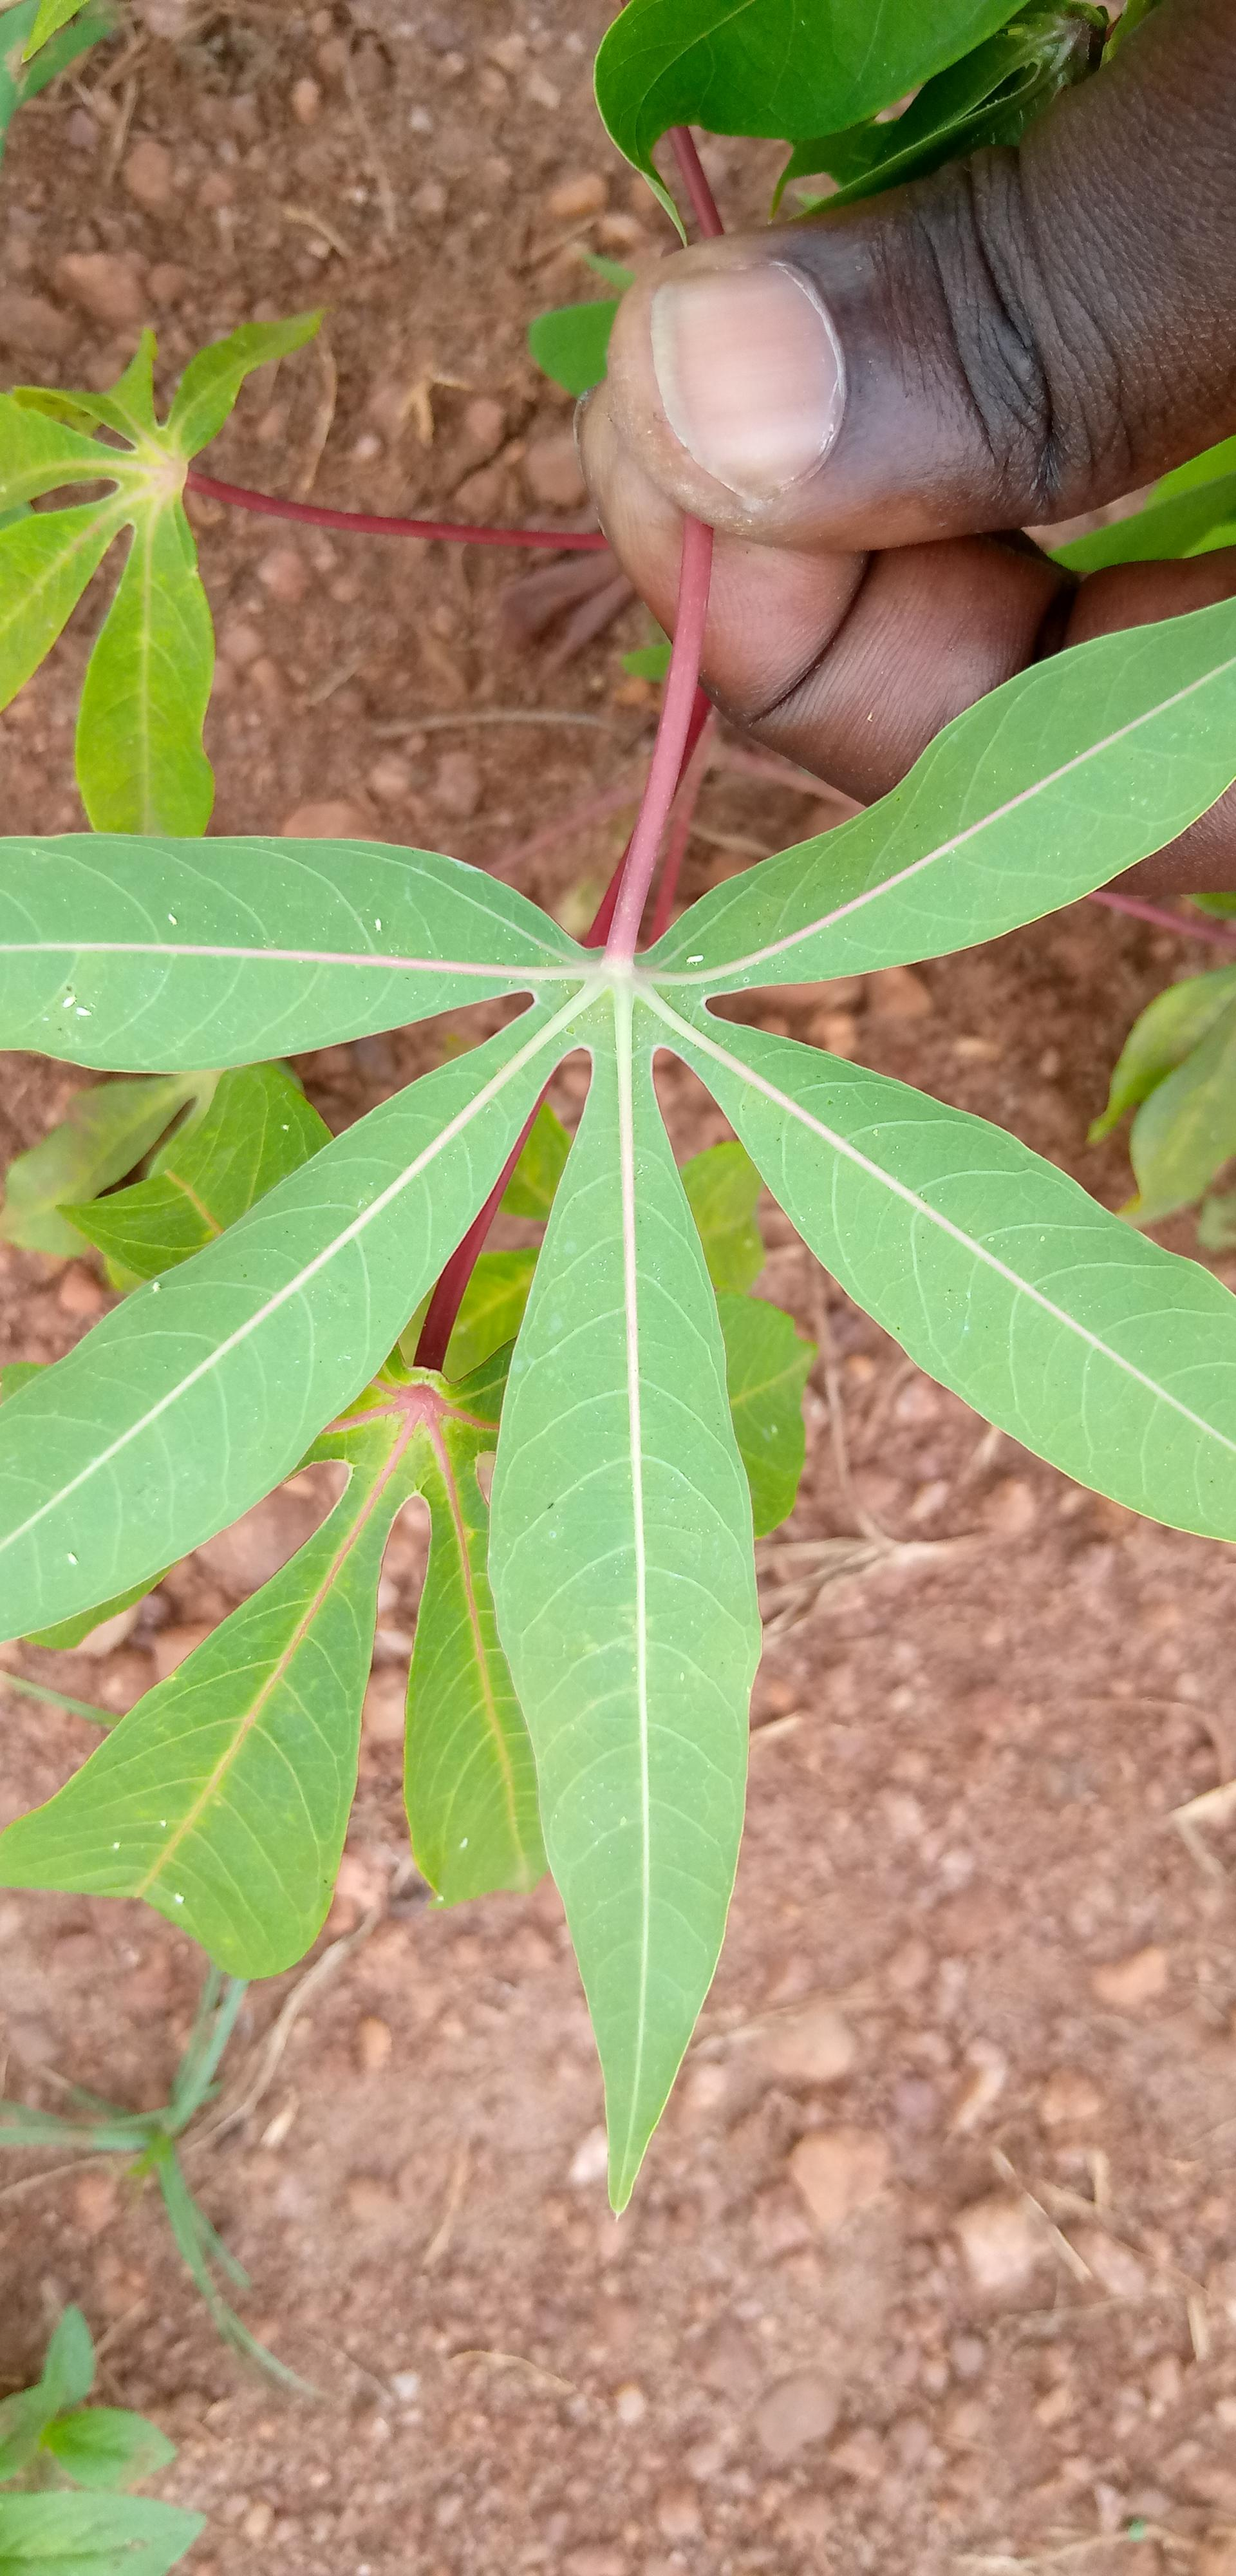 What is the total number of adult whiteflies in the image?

10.